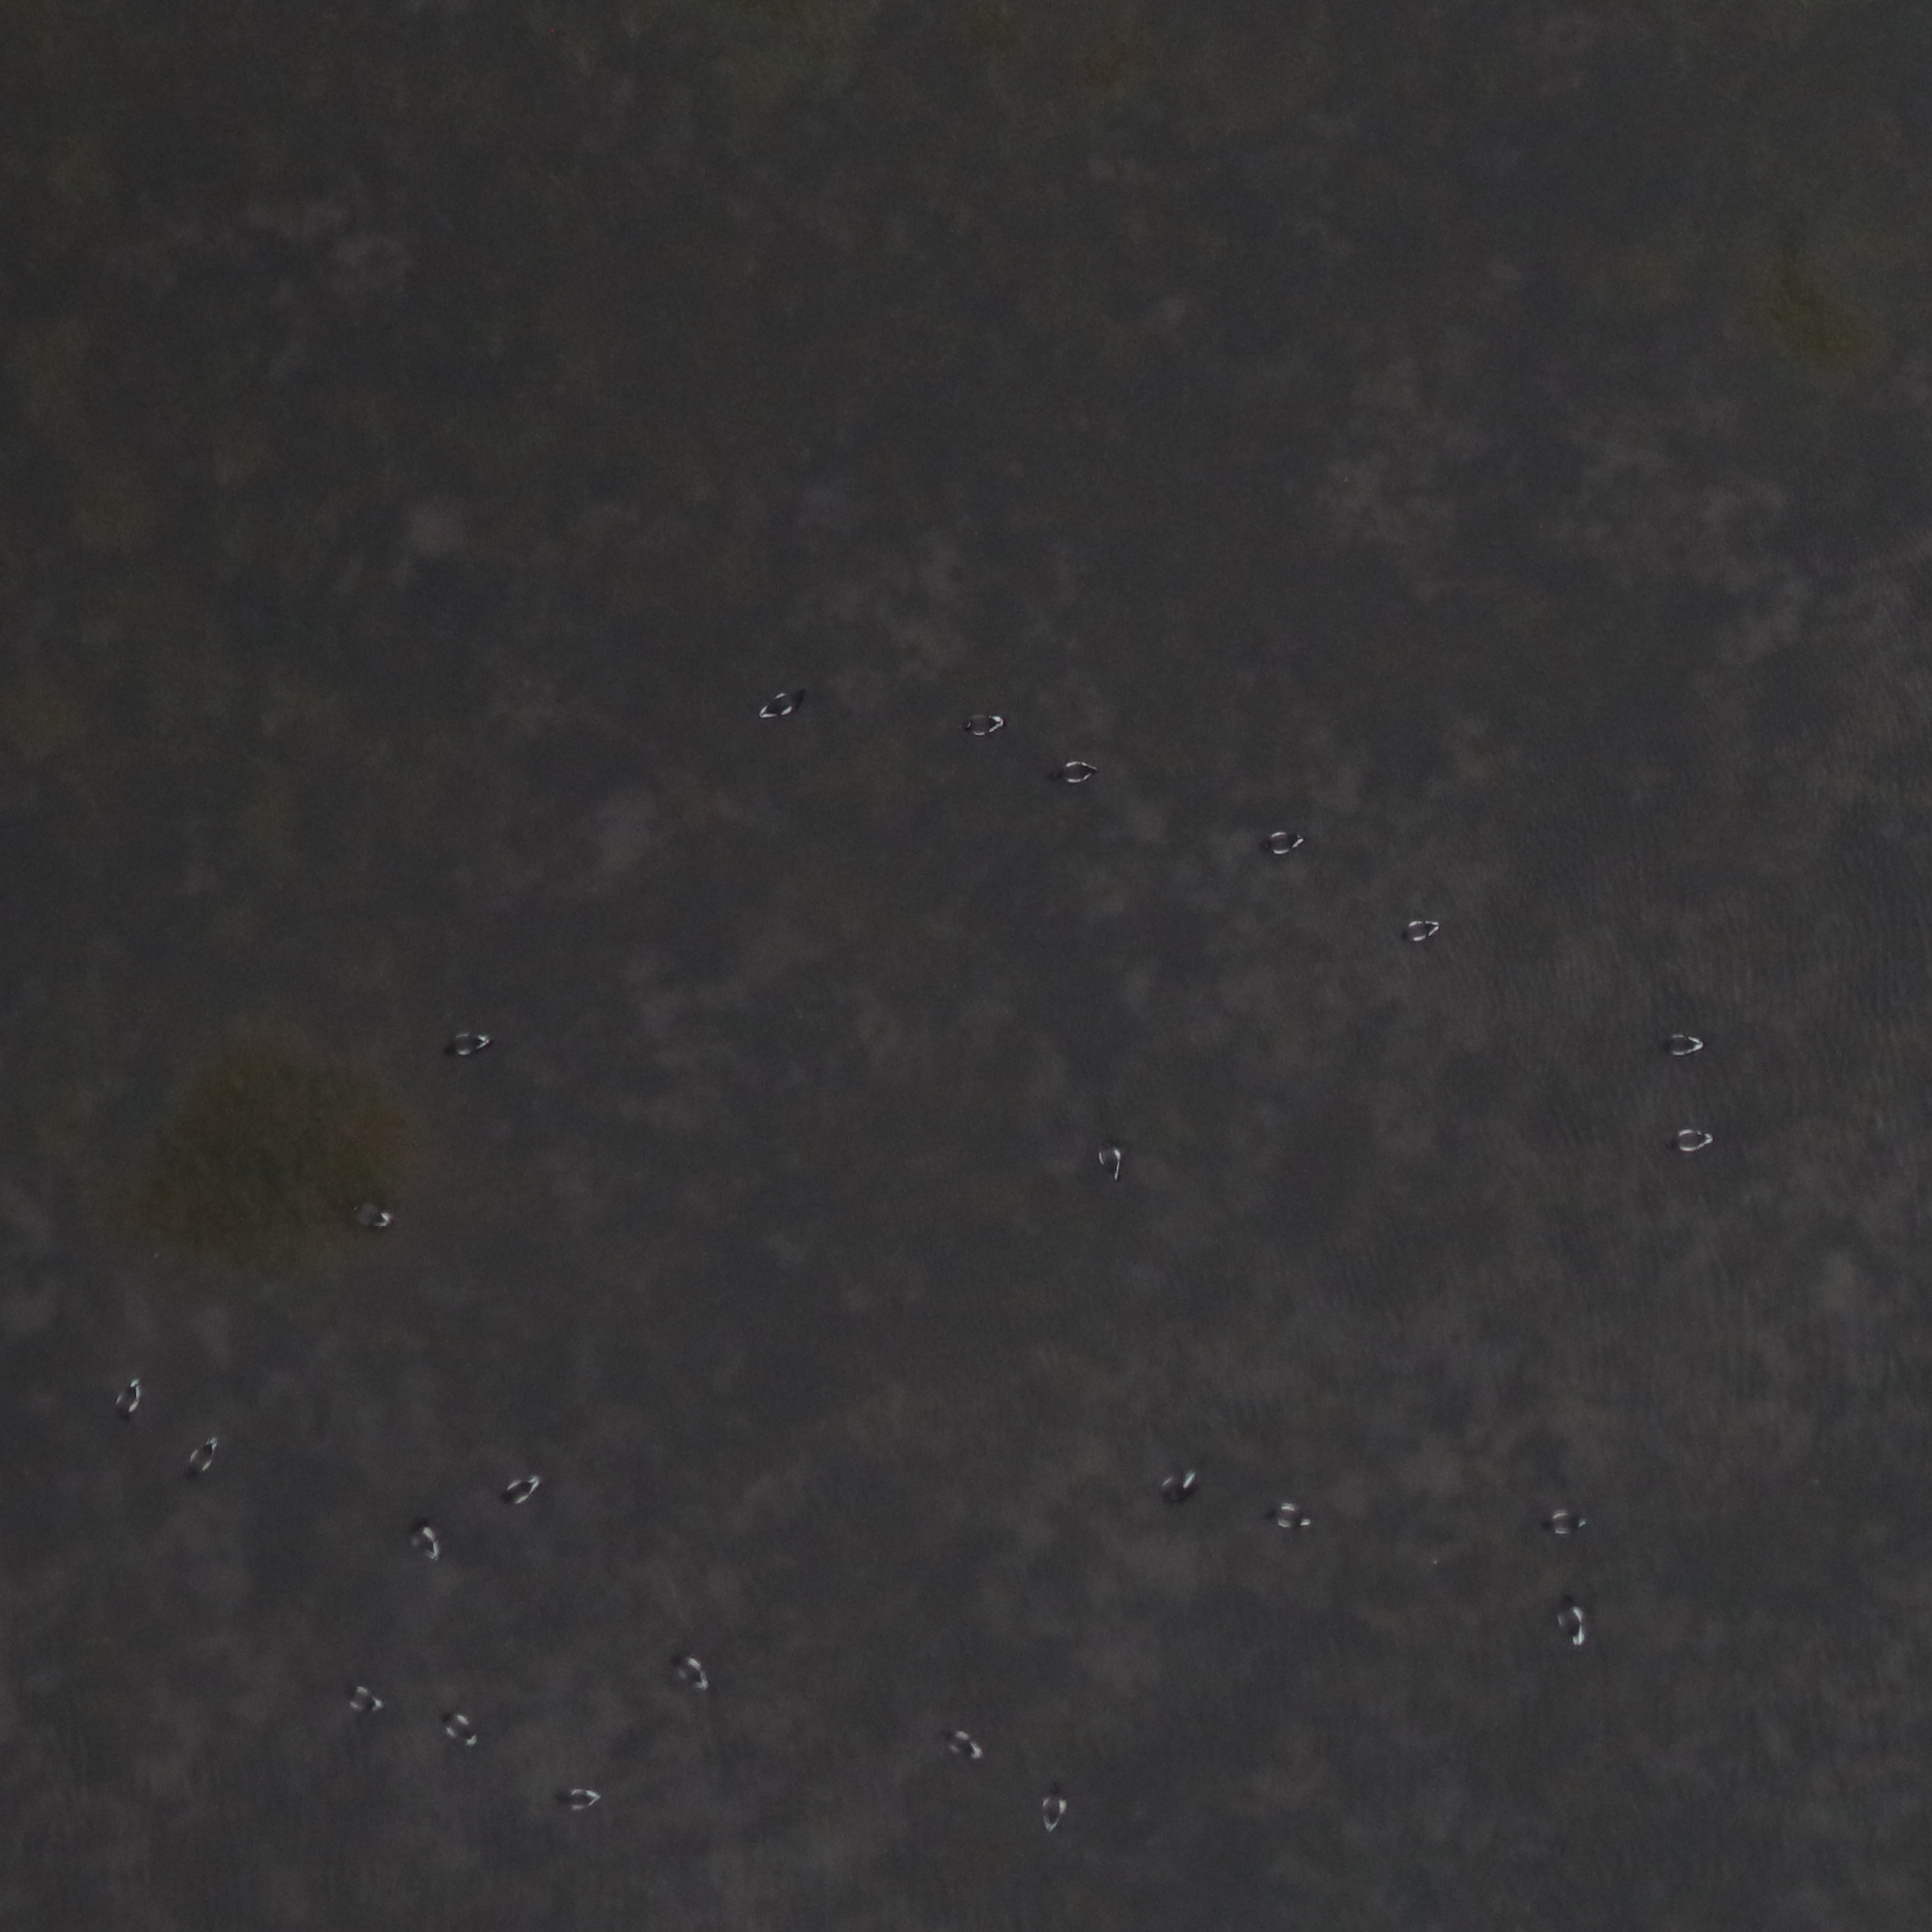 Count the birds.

24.